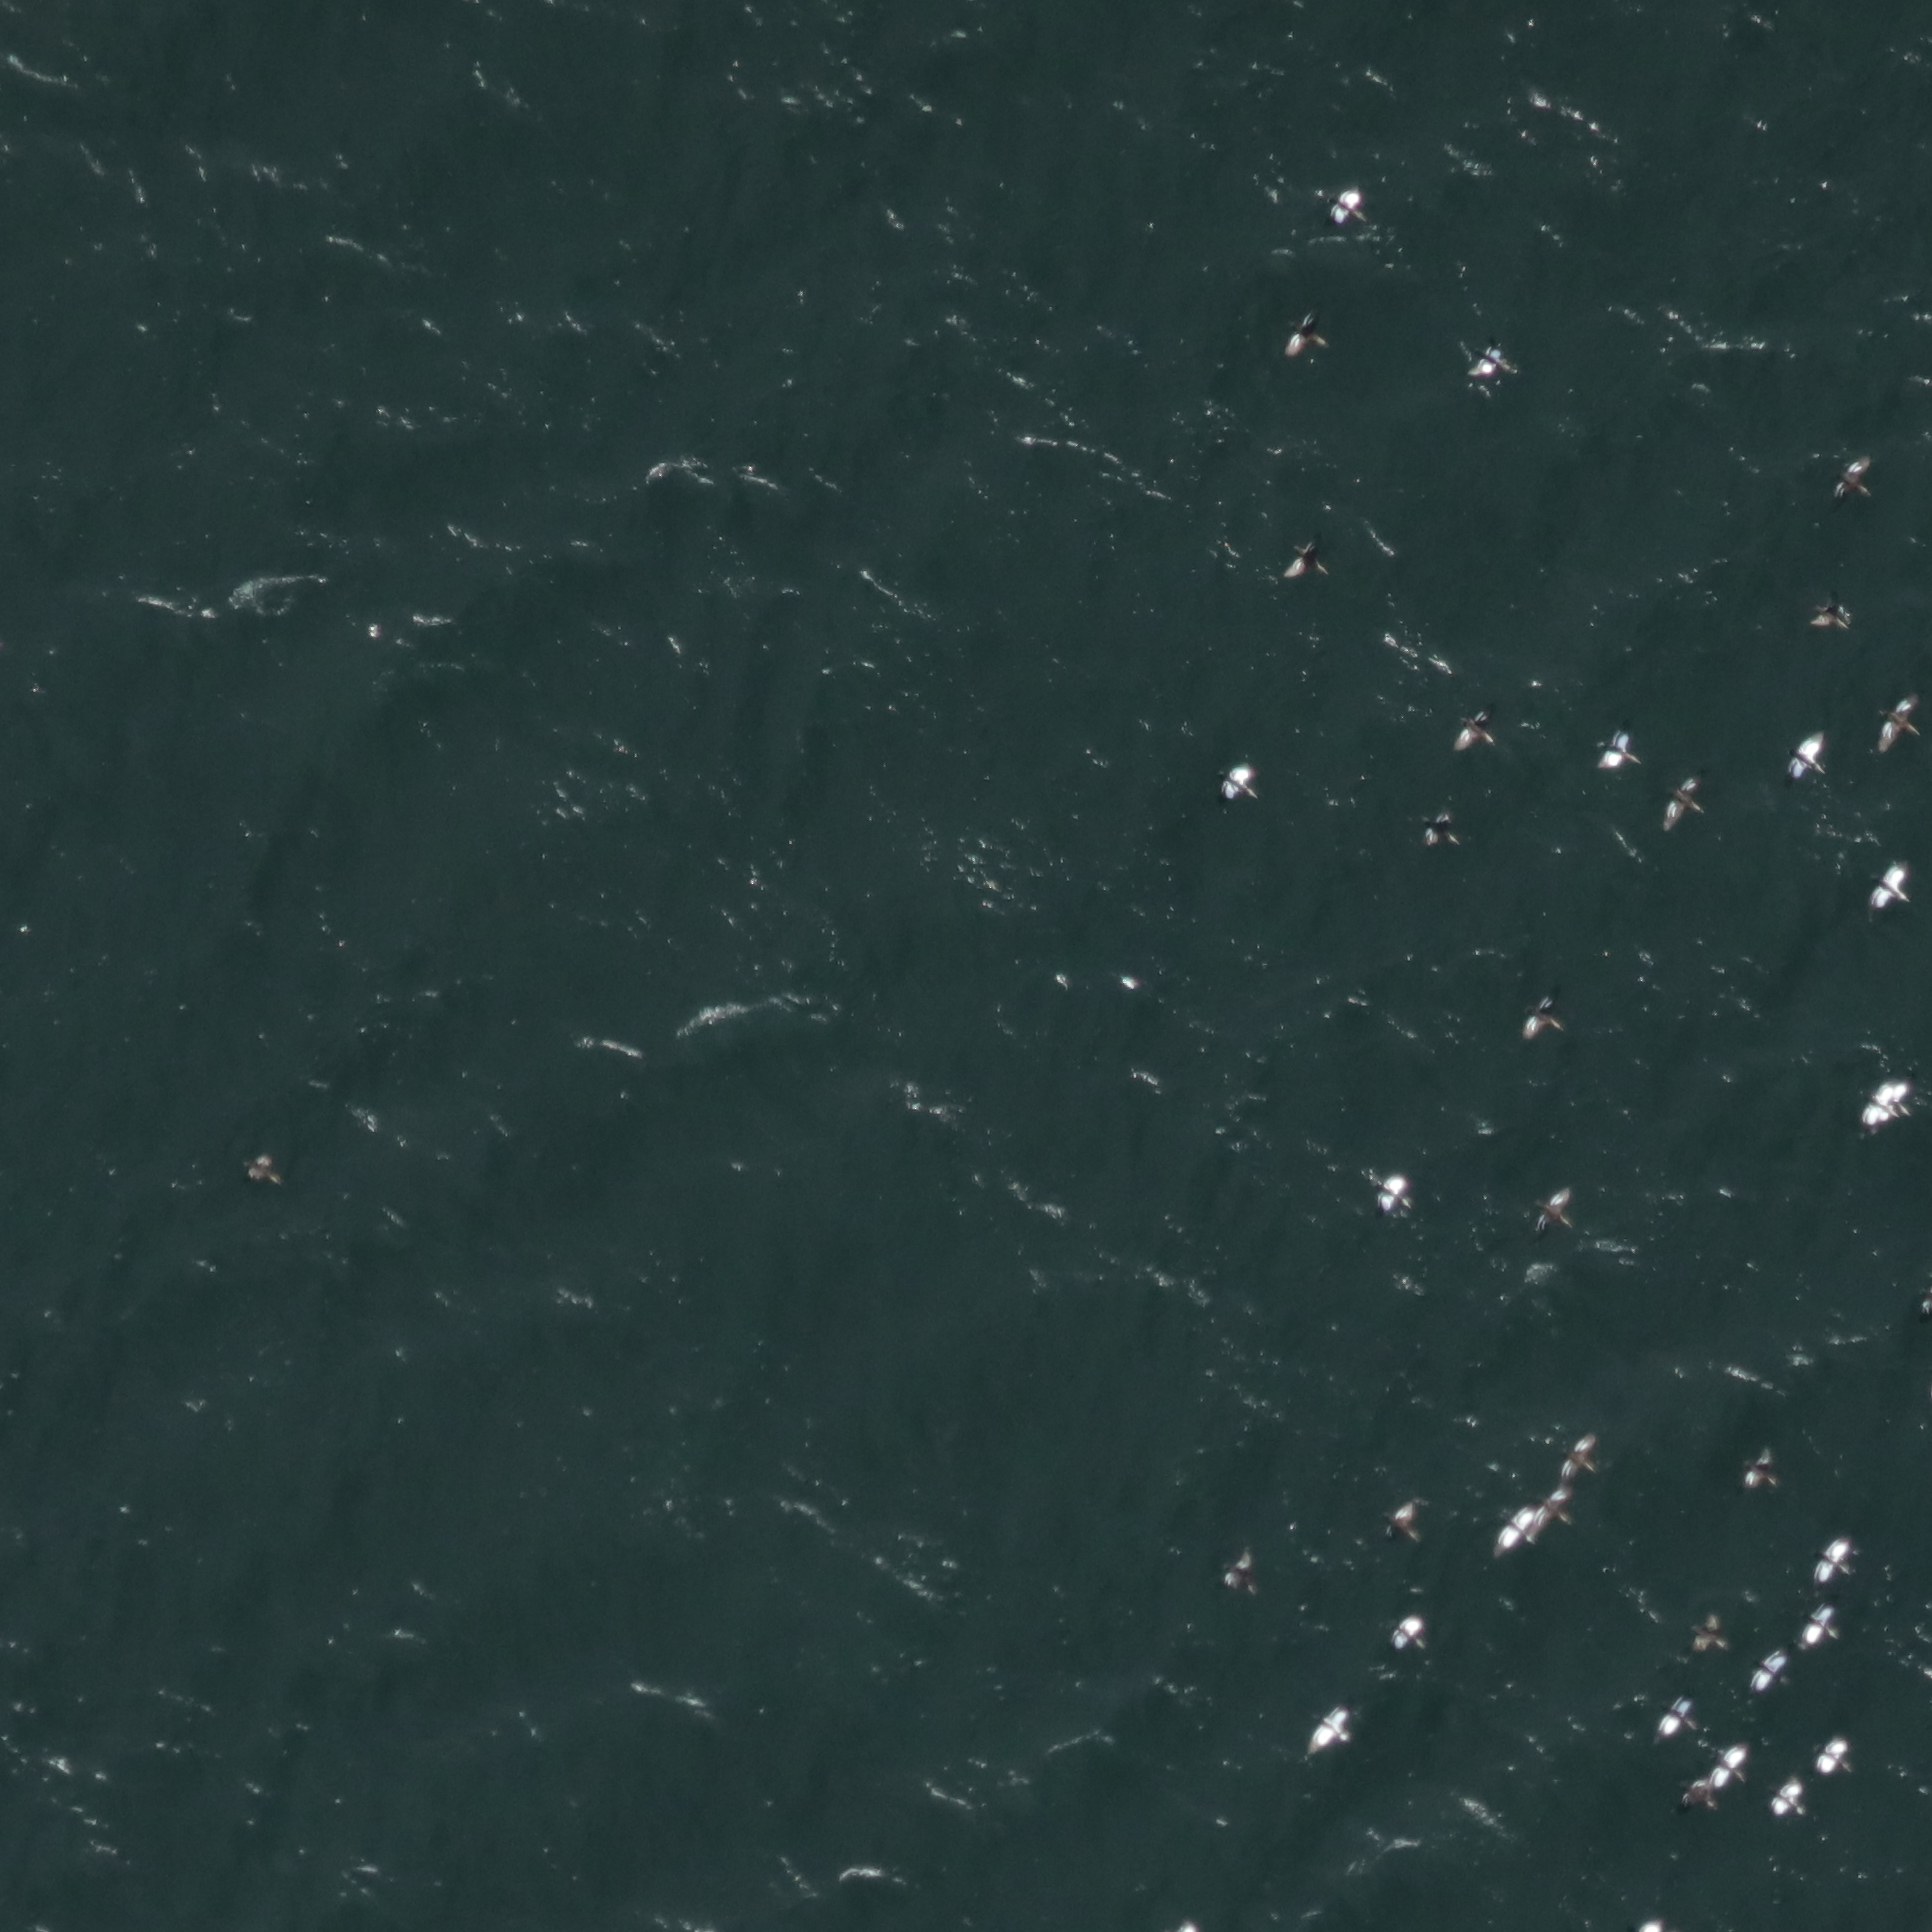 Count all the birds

36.